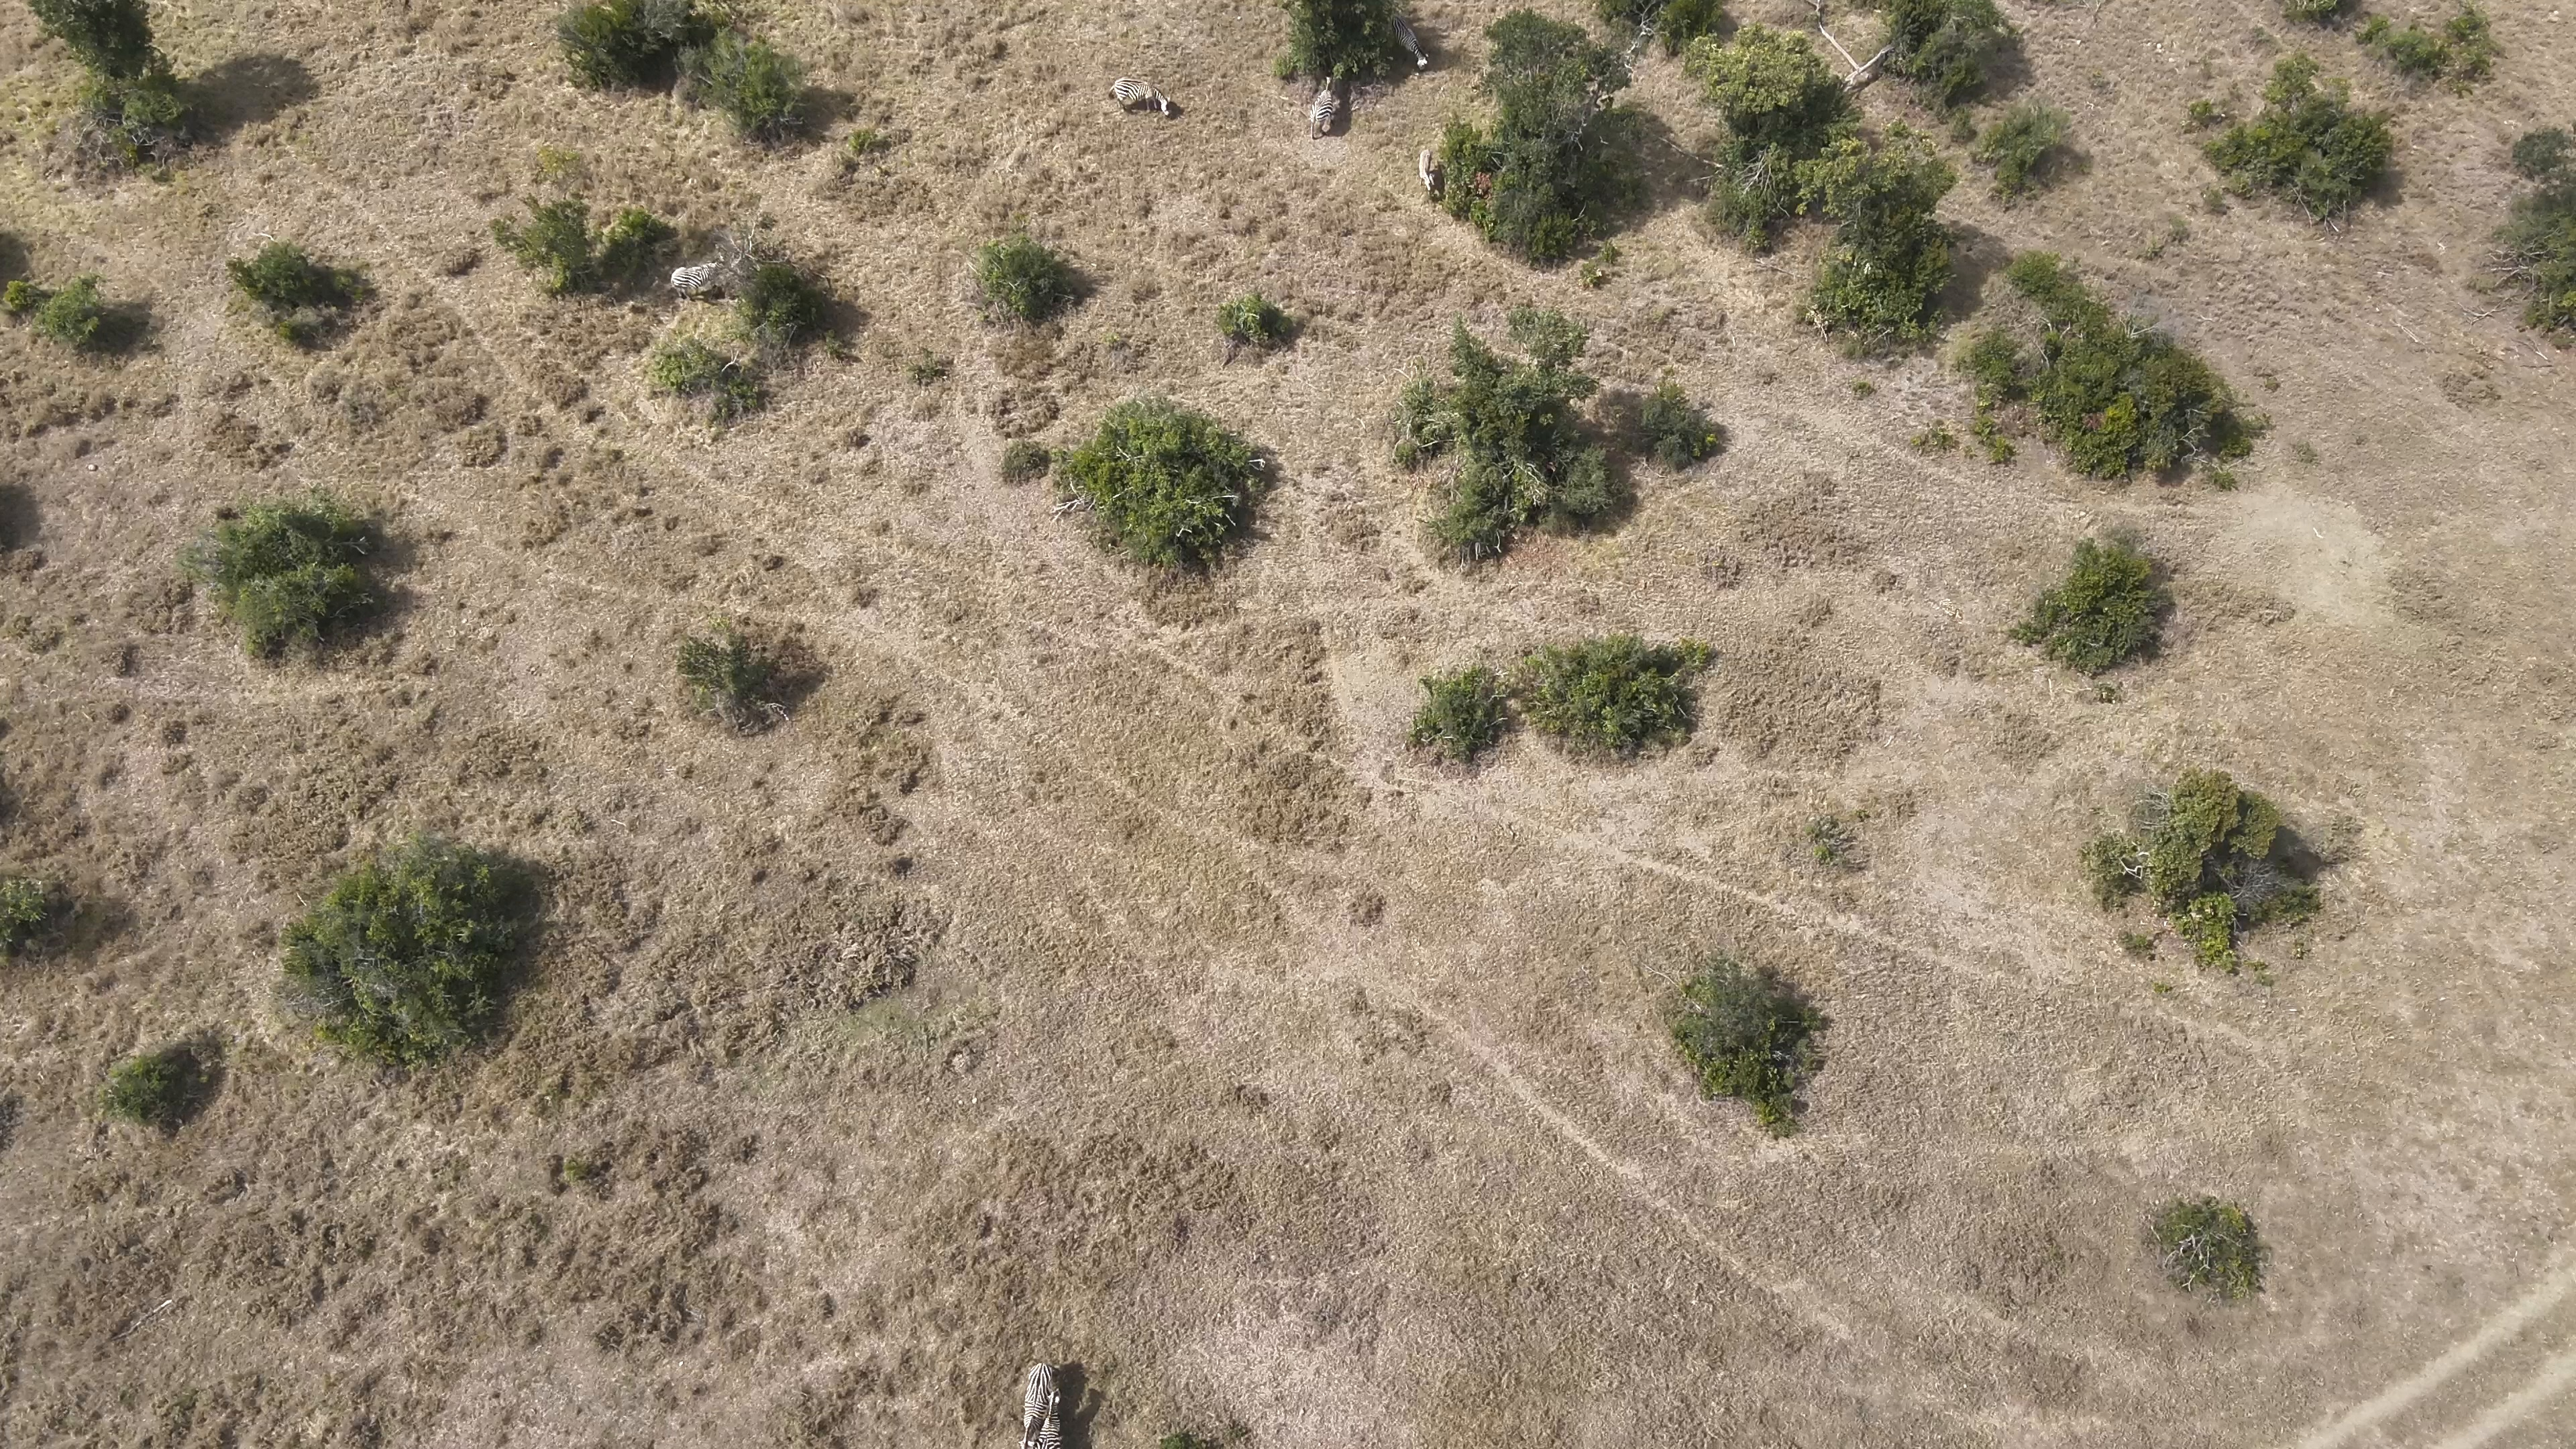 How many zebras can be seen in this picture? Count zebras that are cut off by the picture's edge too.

8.